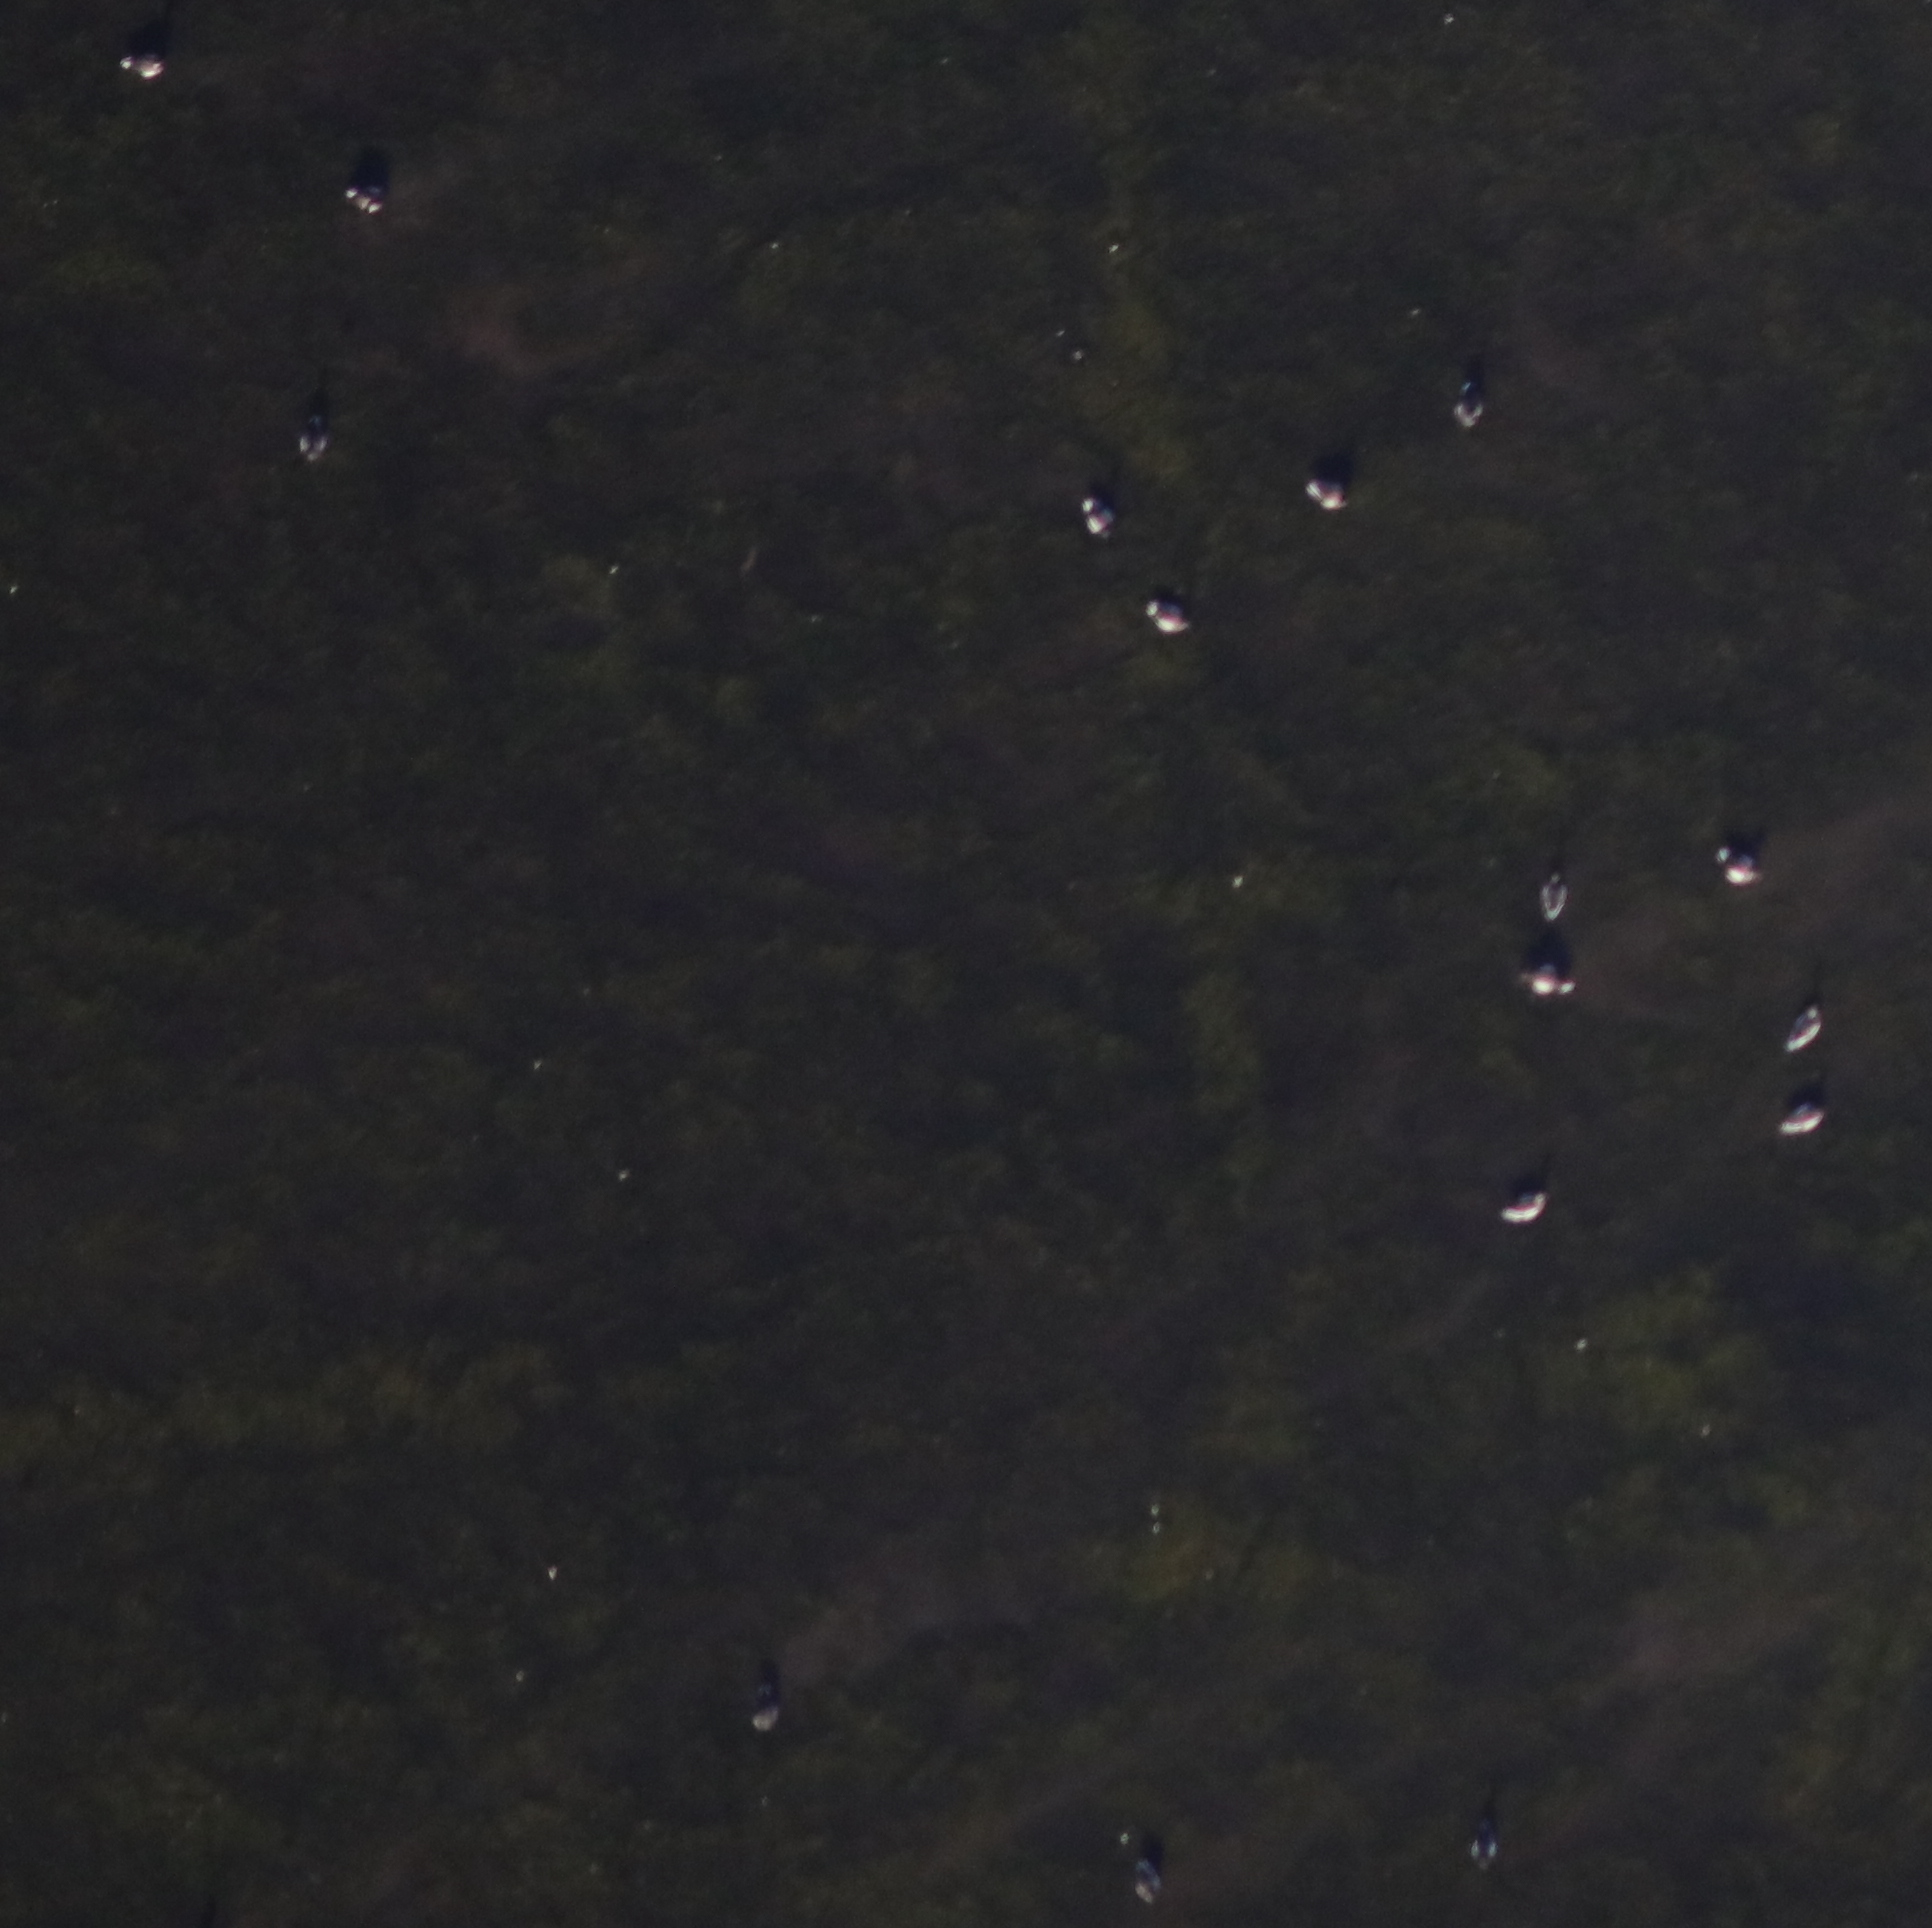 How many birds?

16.